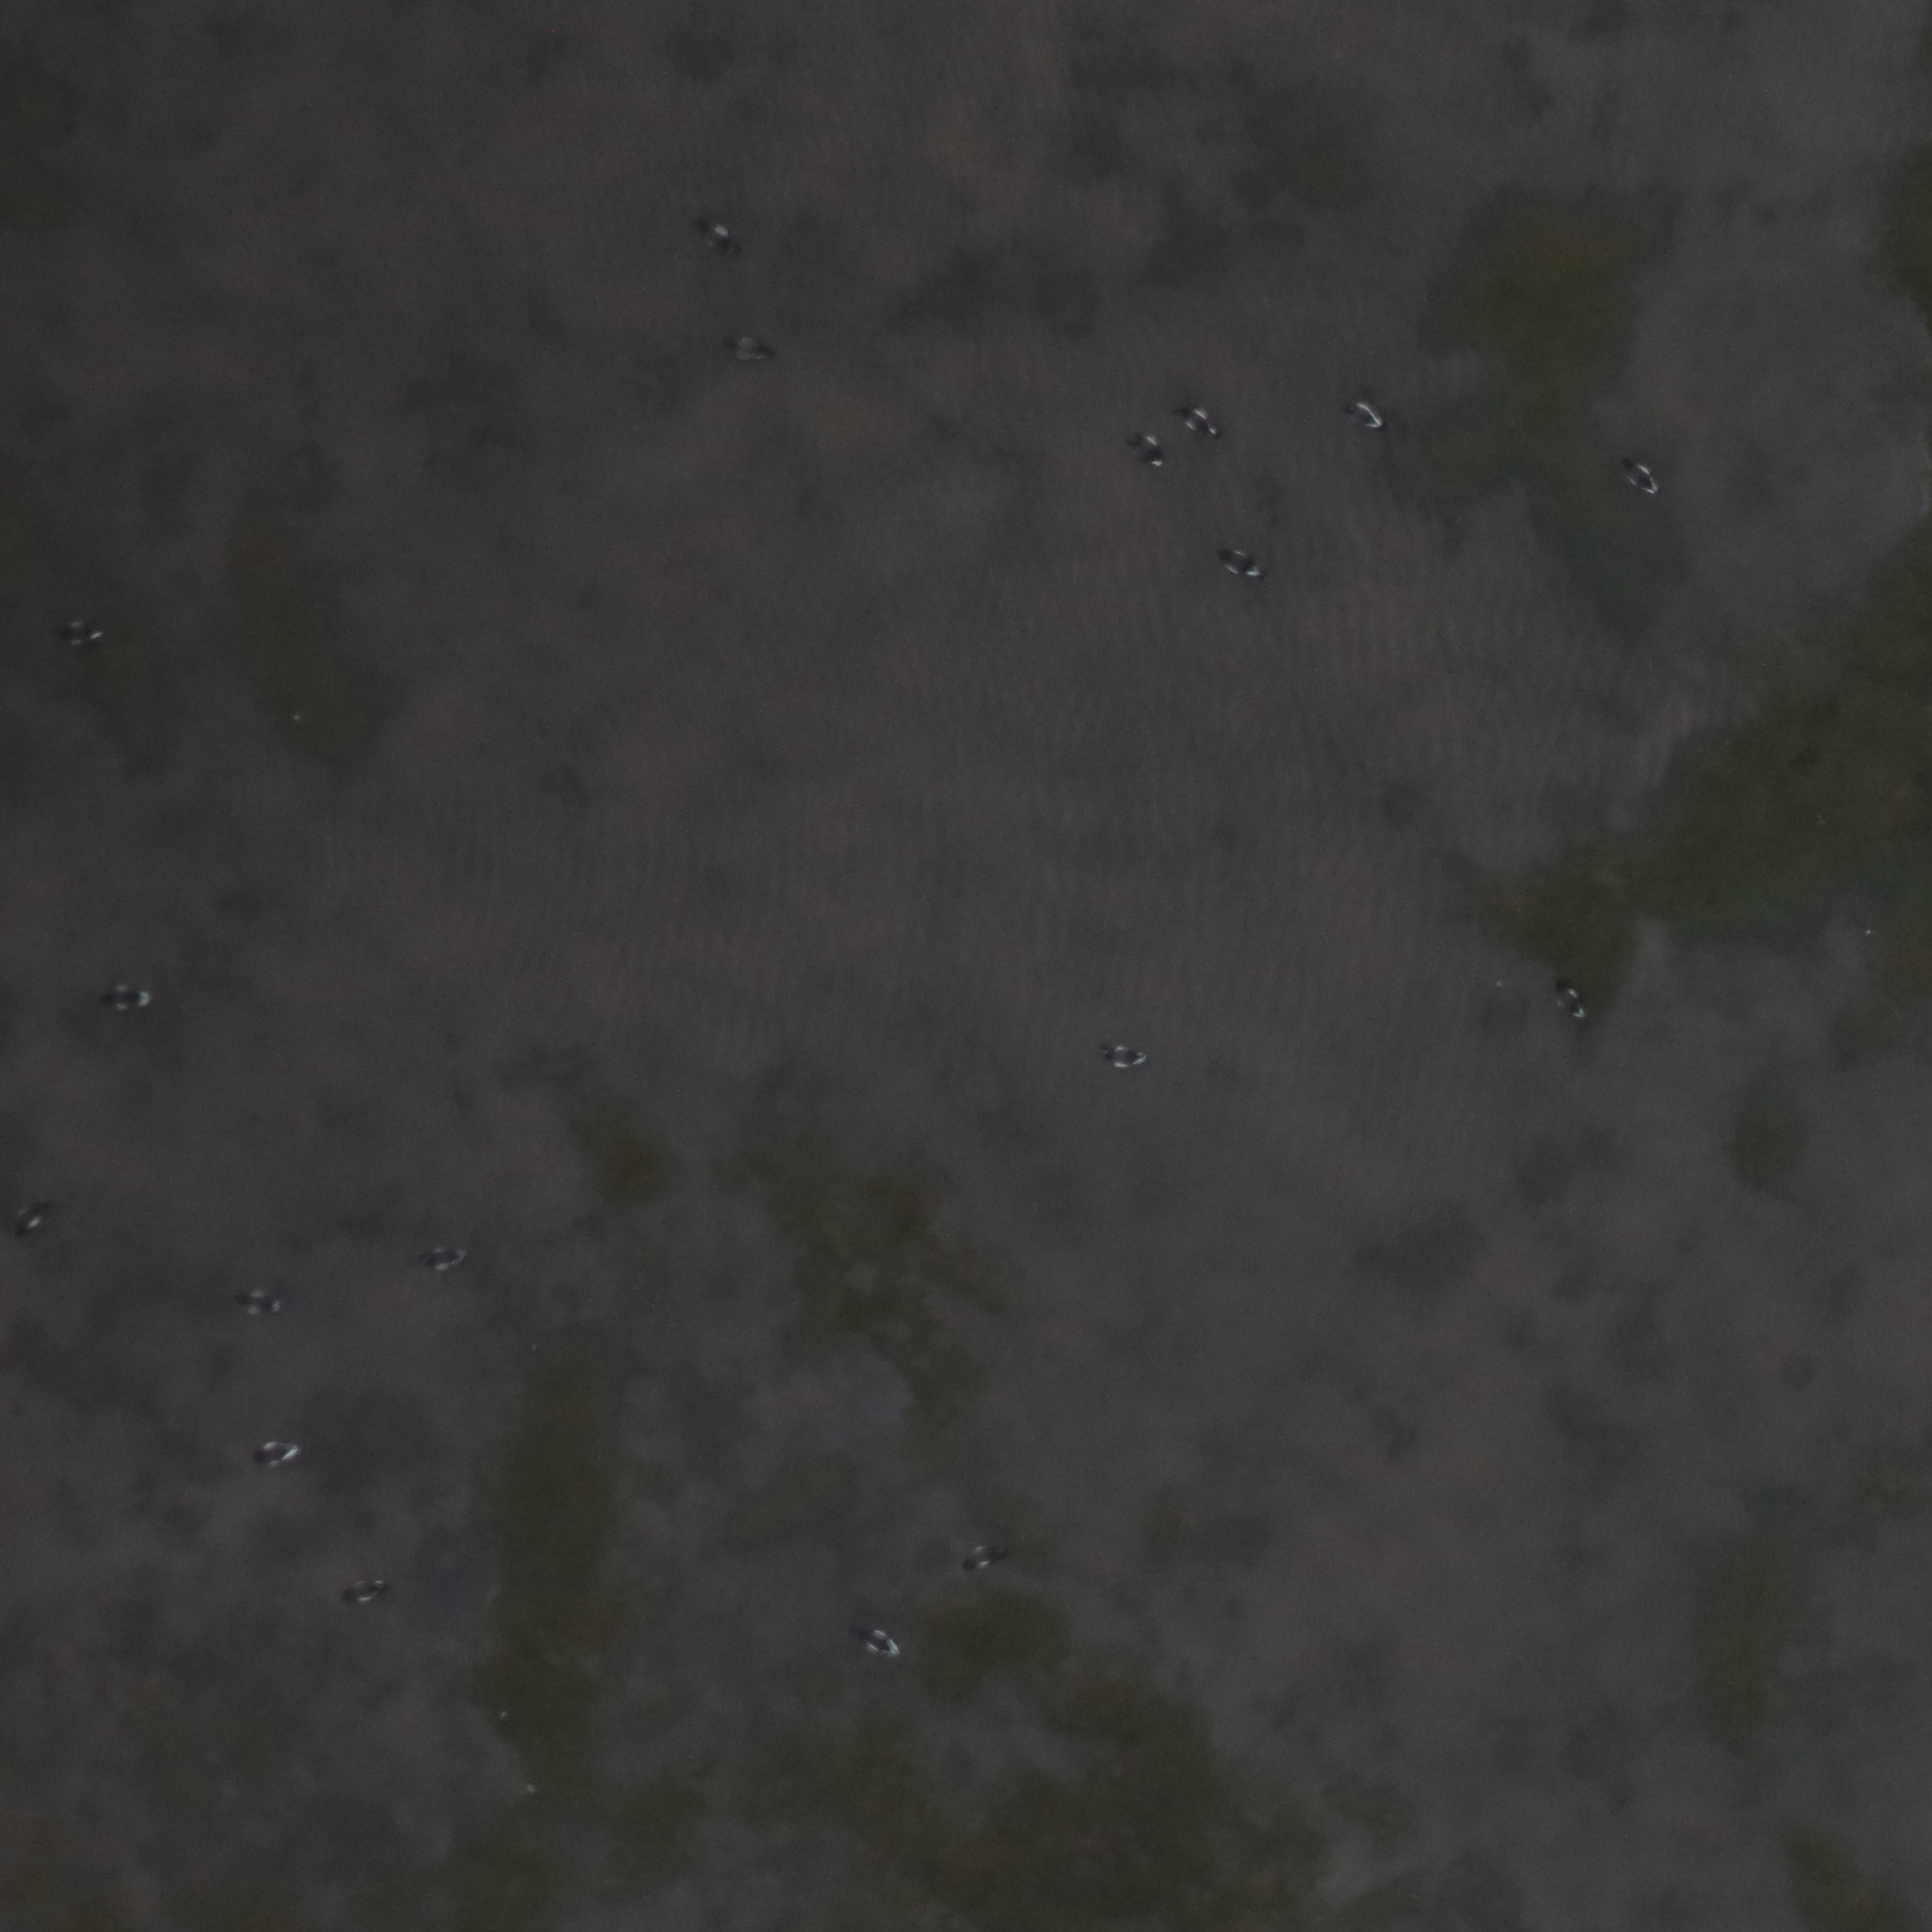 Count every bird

18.